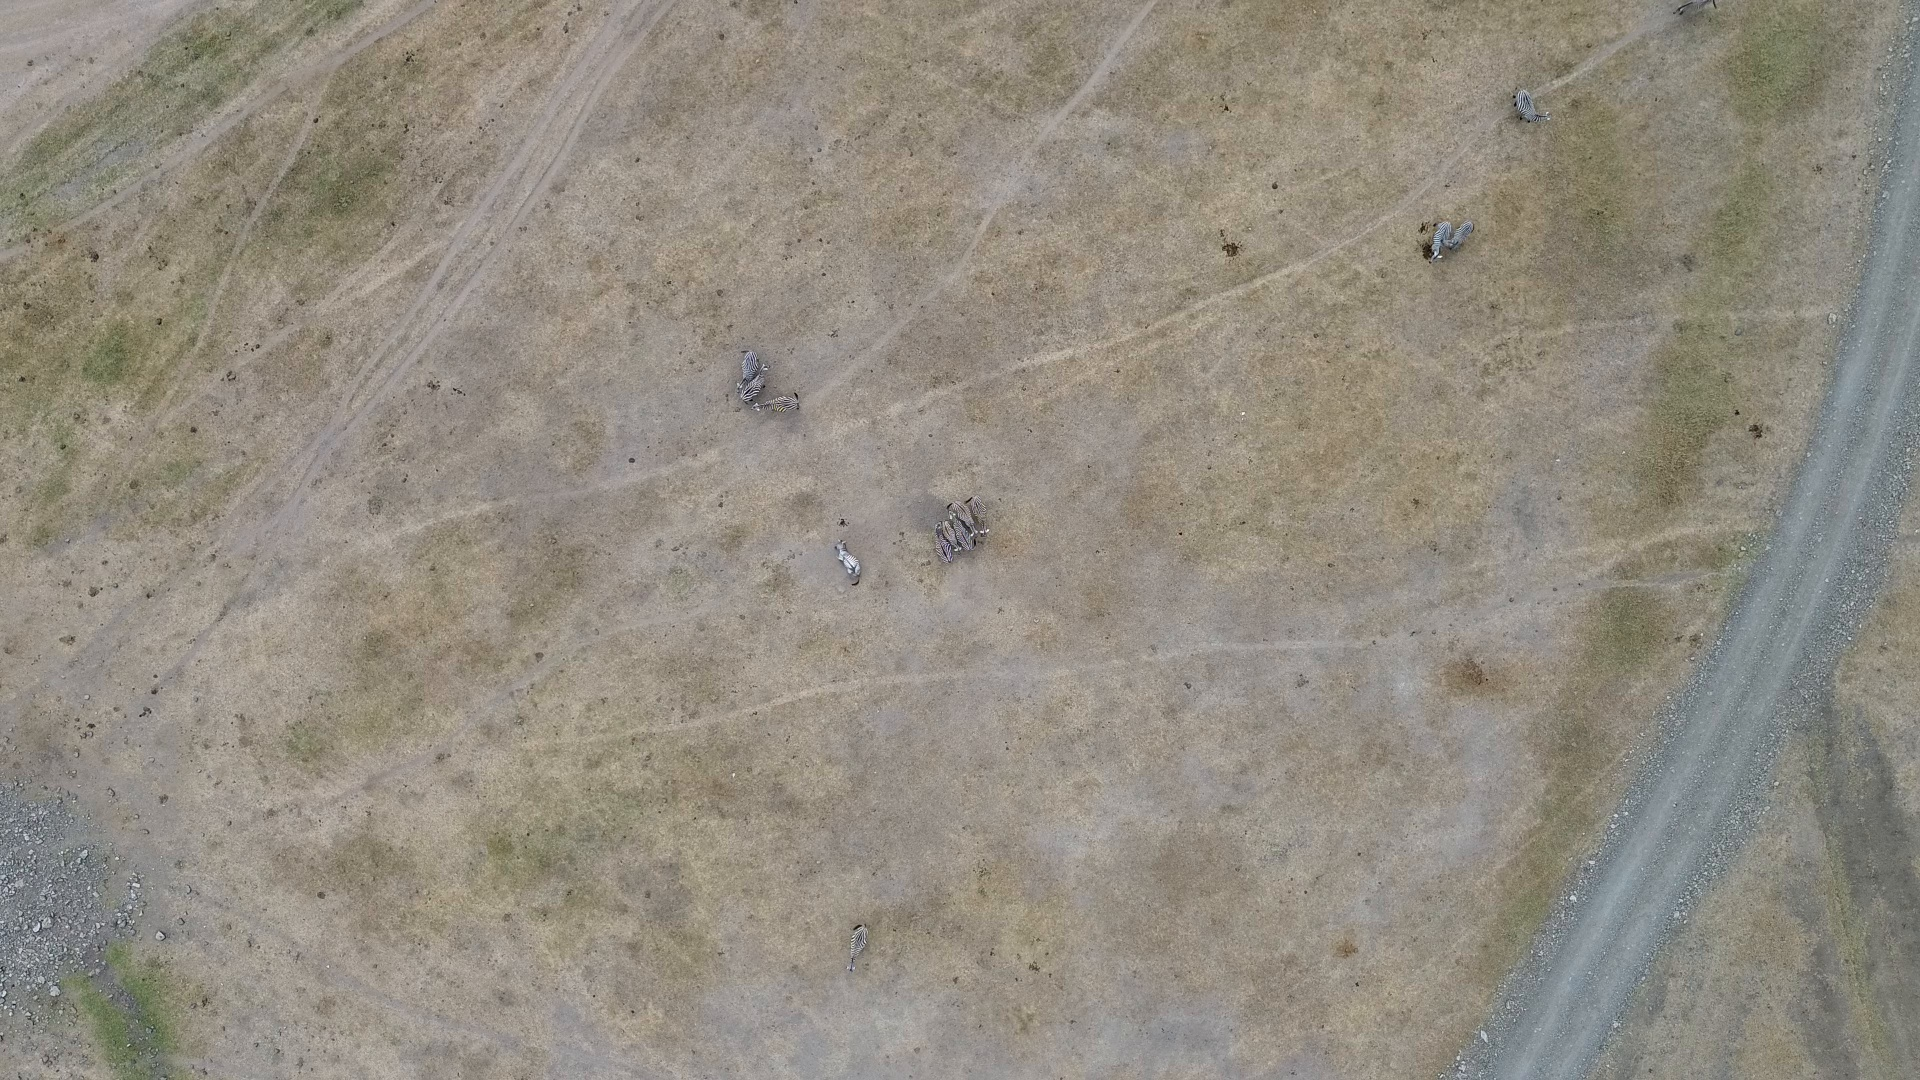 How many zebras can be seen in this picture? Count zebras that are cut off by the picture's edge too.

13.